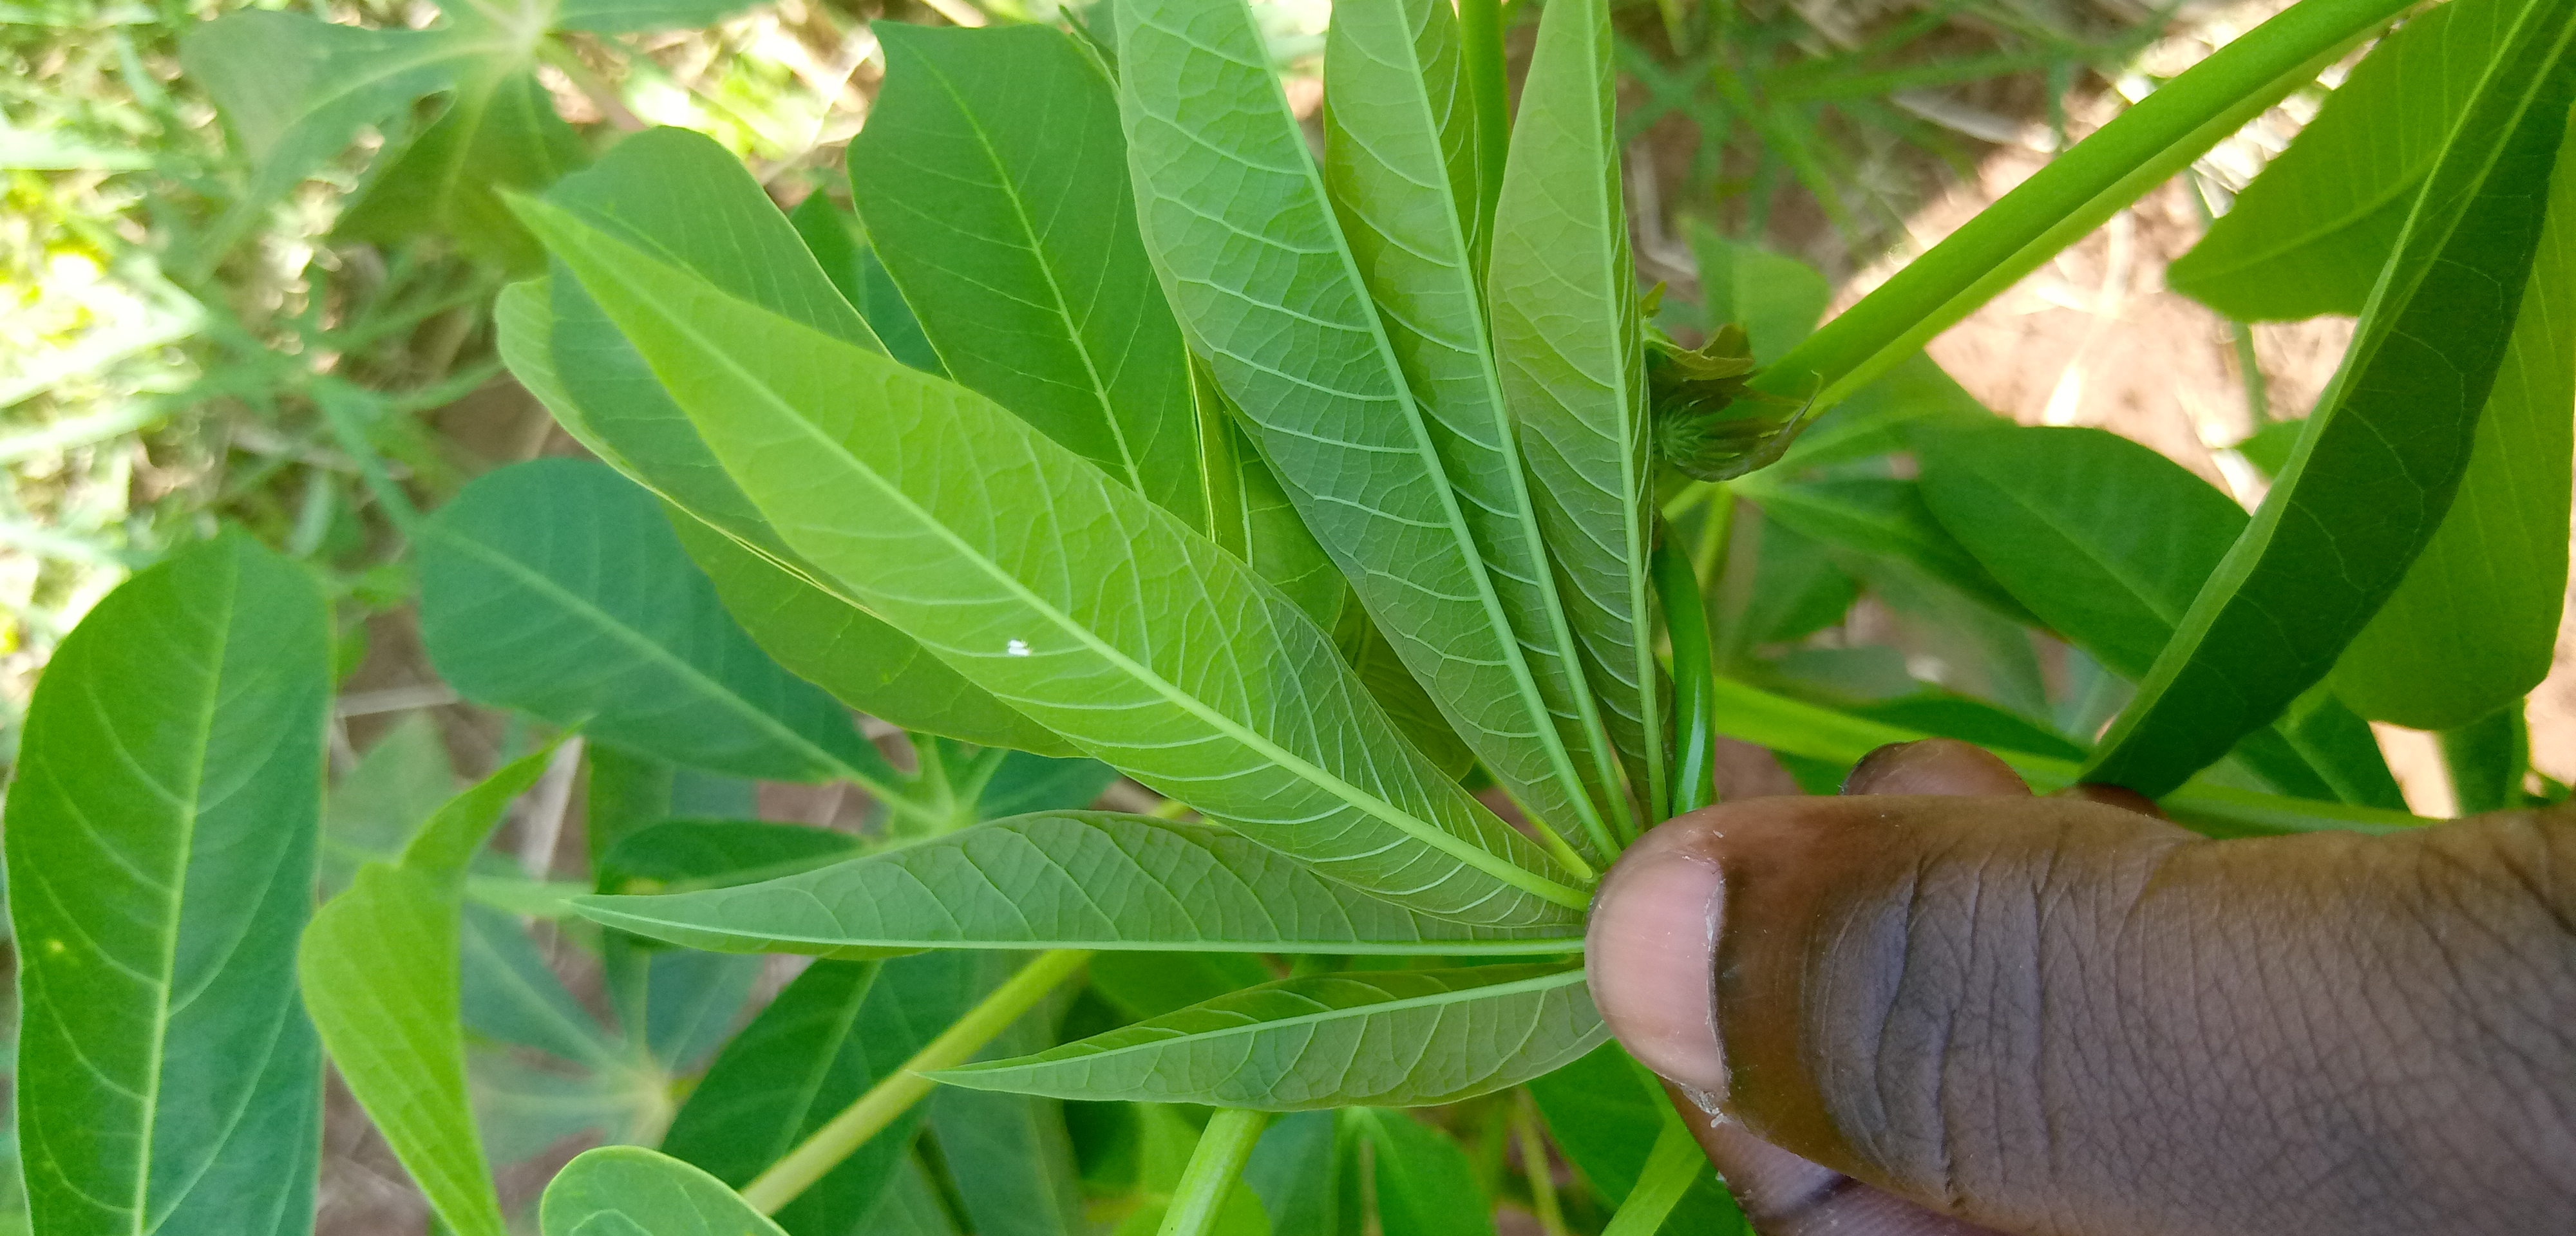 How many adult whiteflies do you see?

2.